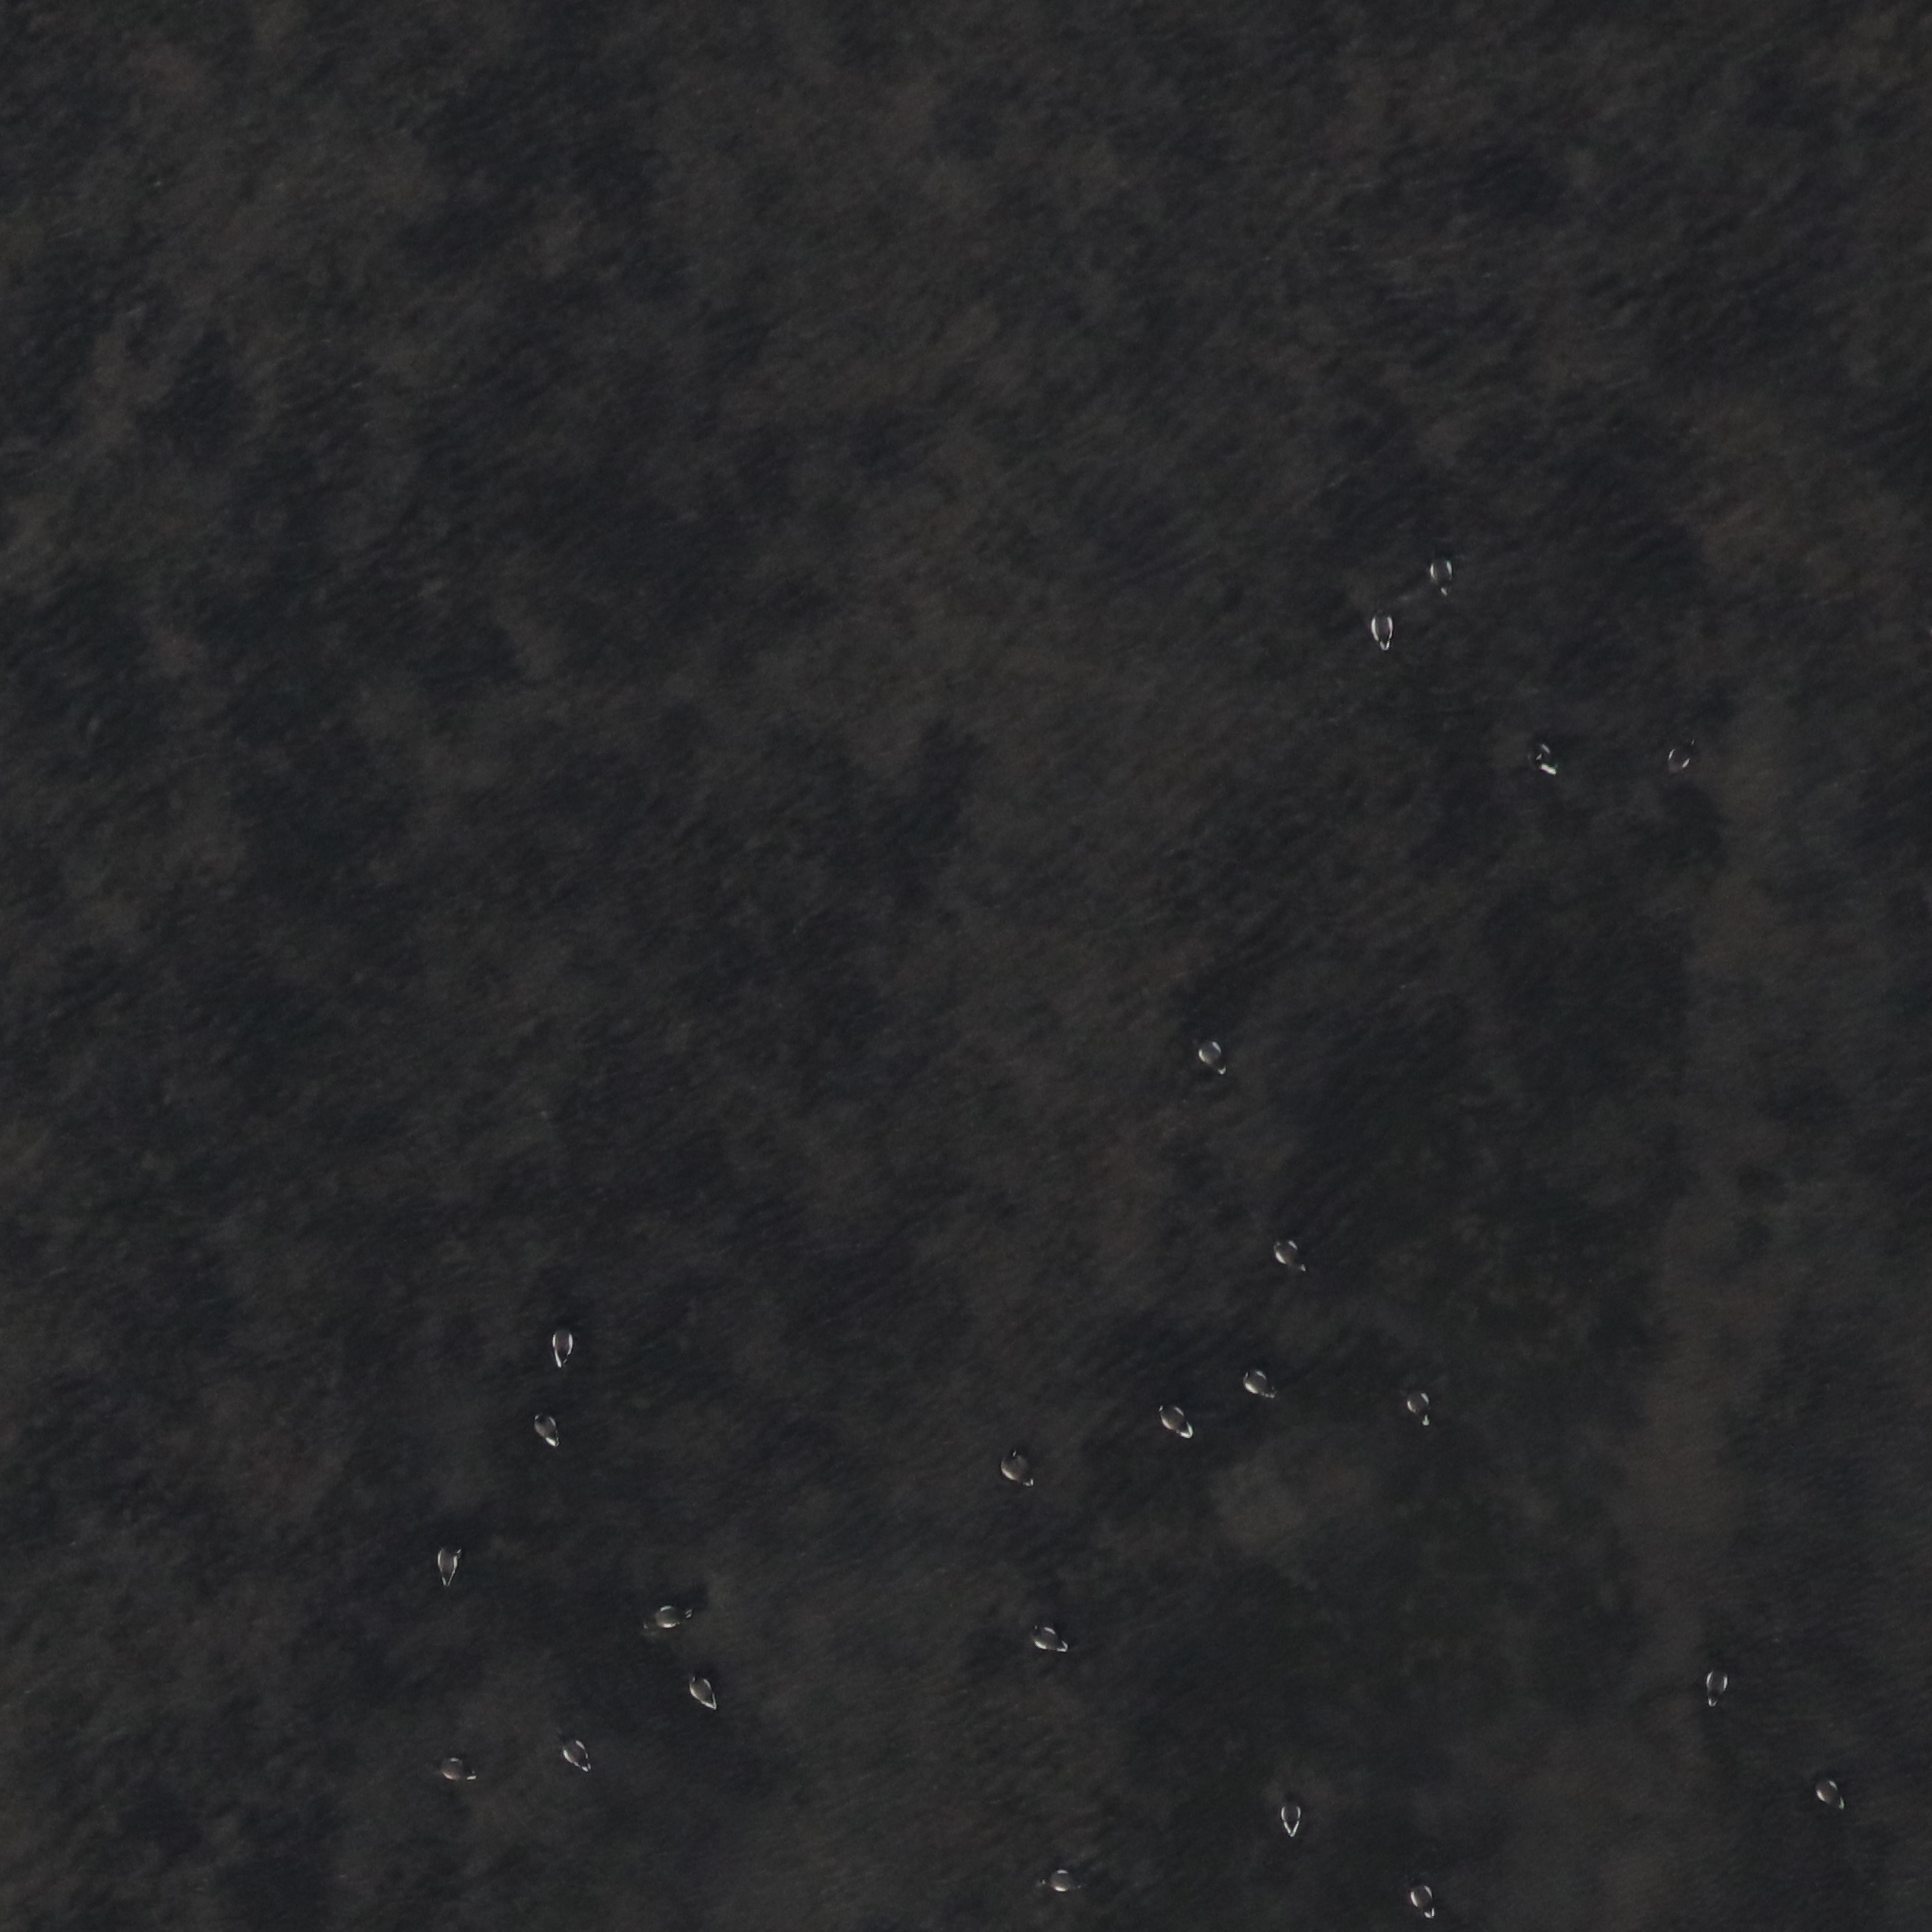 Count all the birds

23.